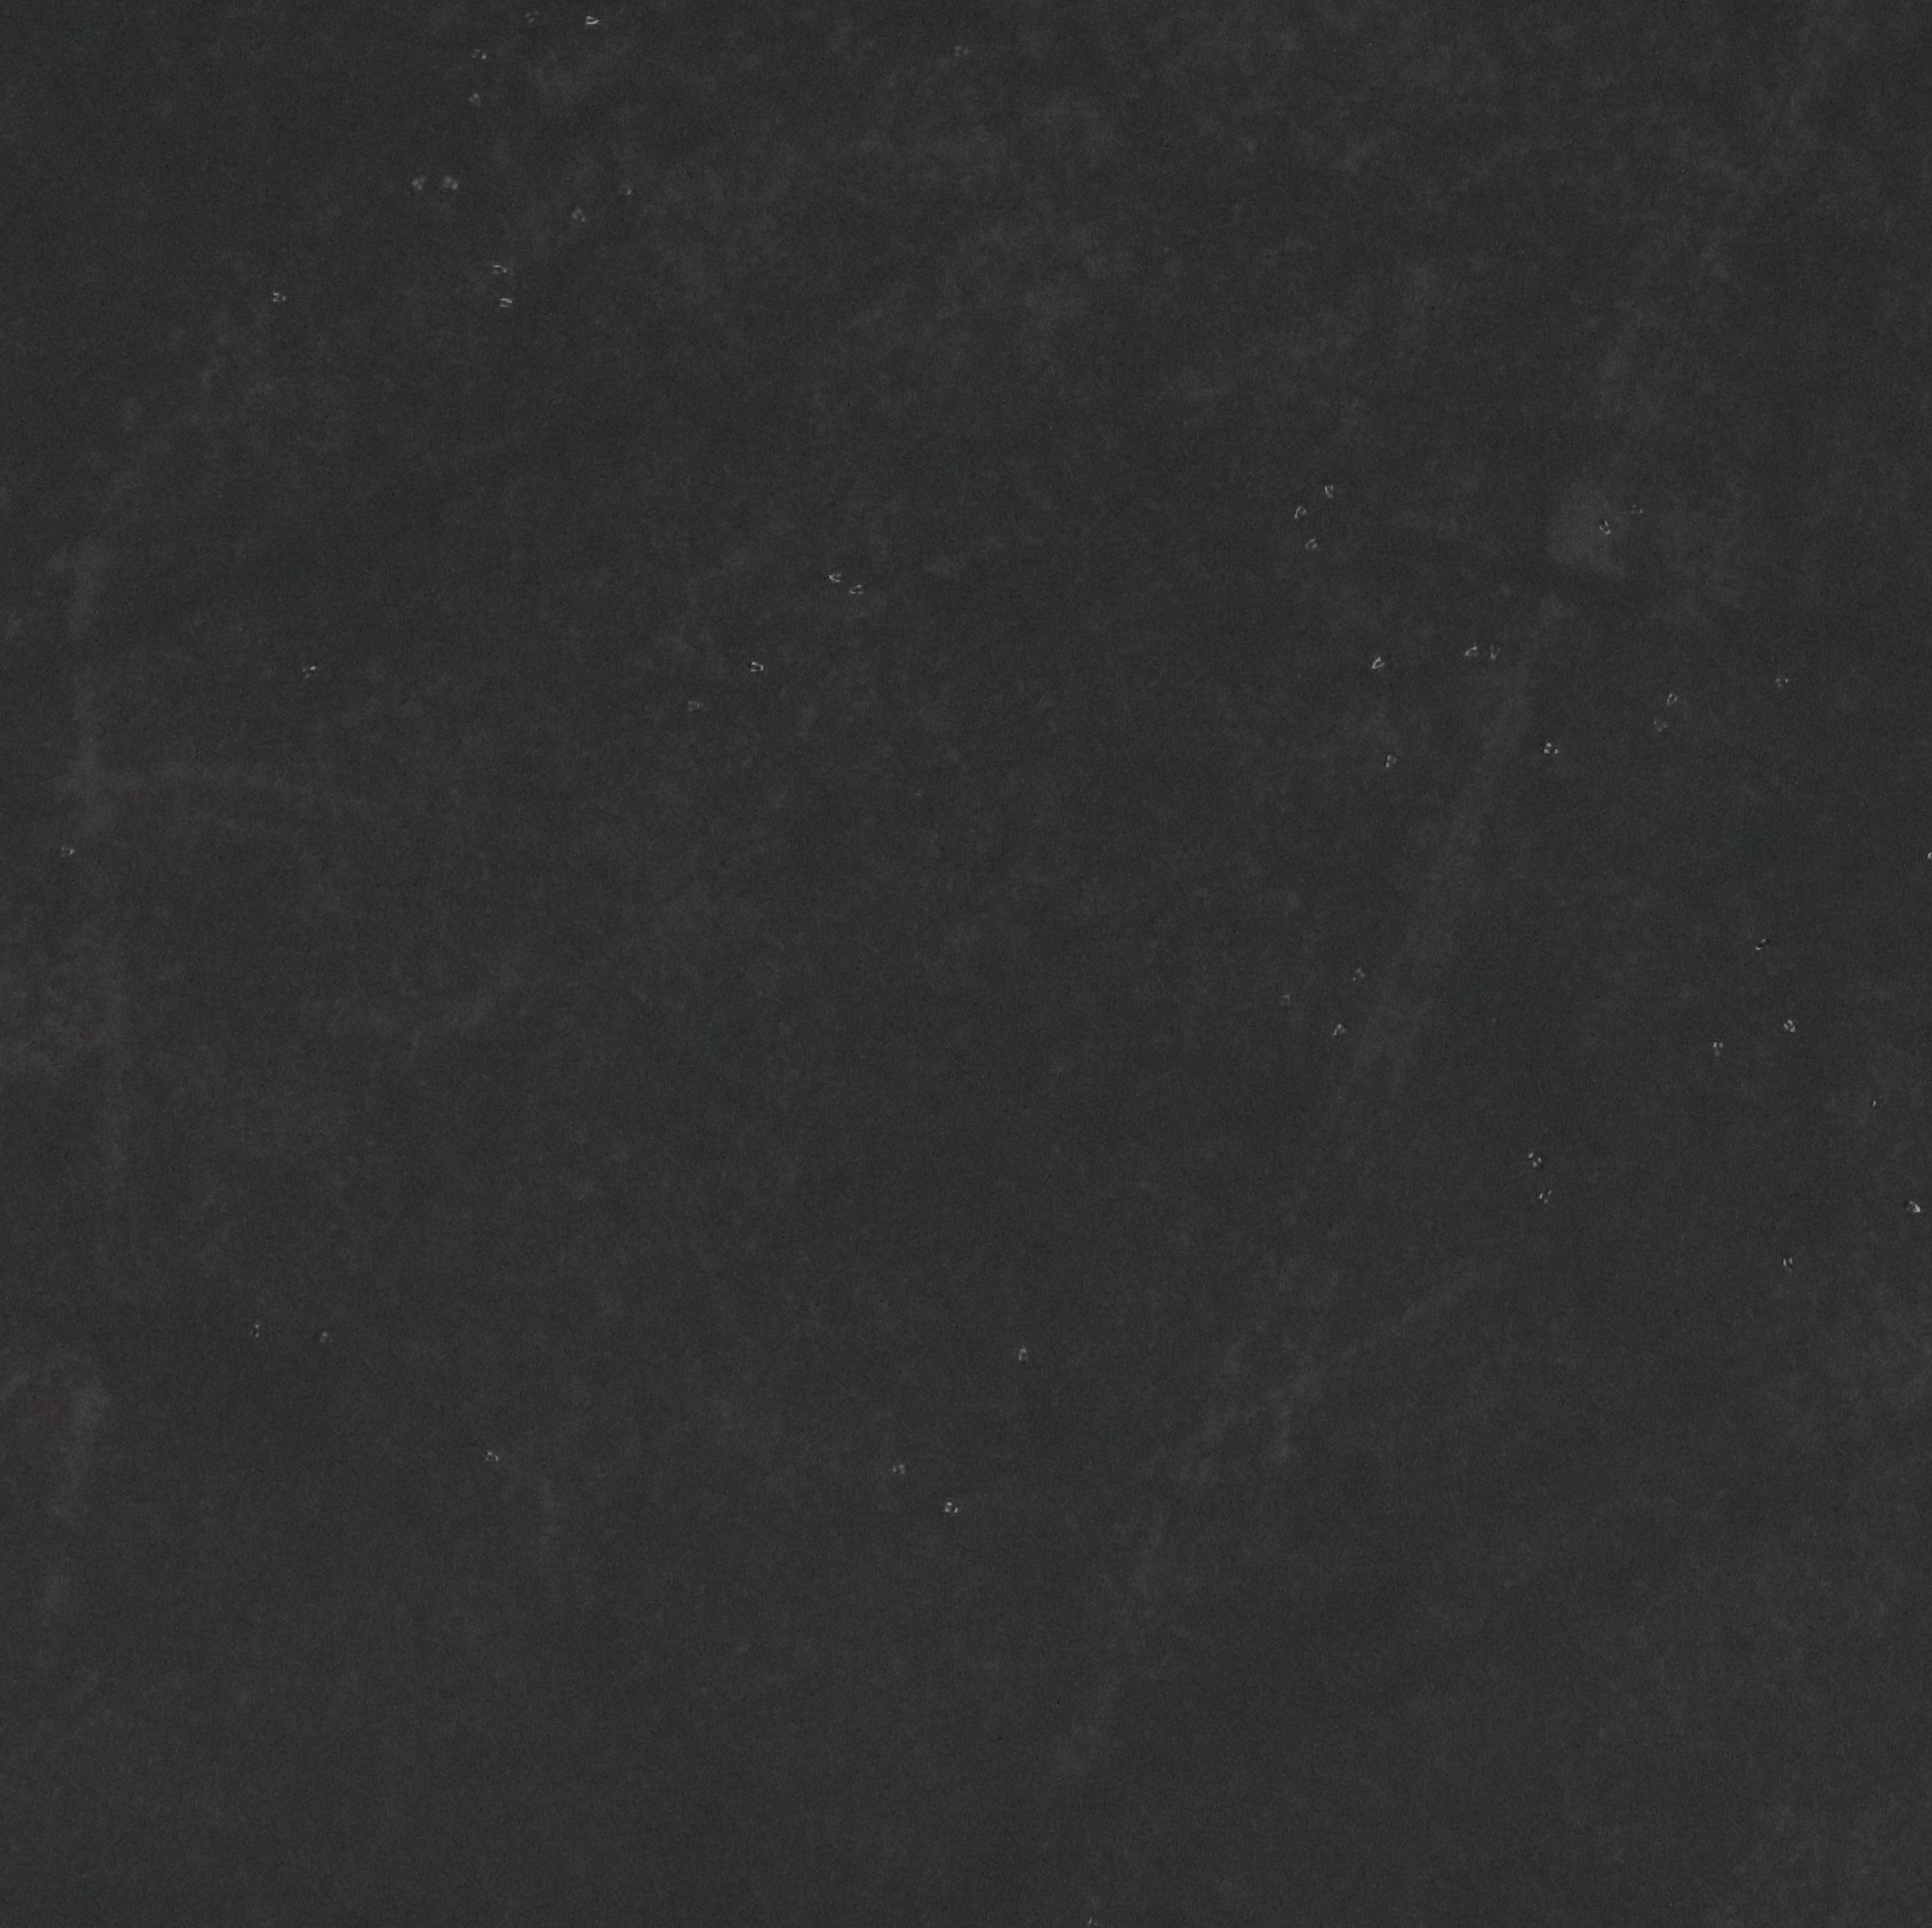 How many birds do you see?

49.